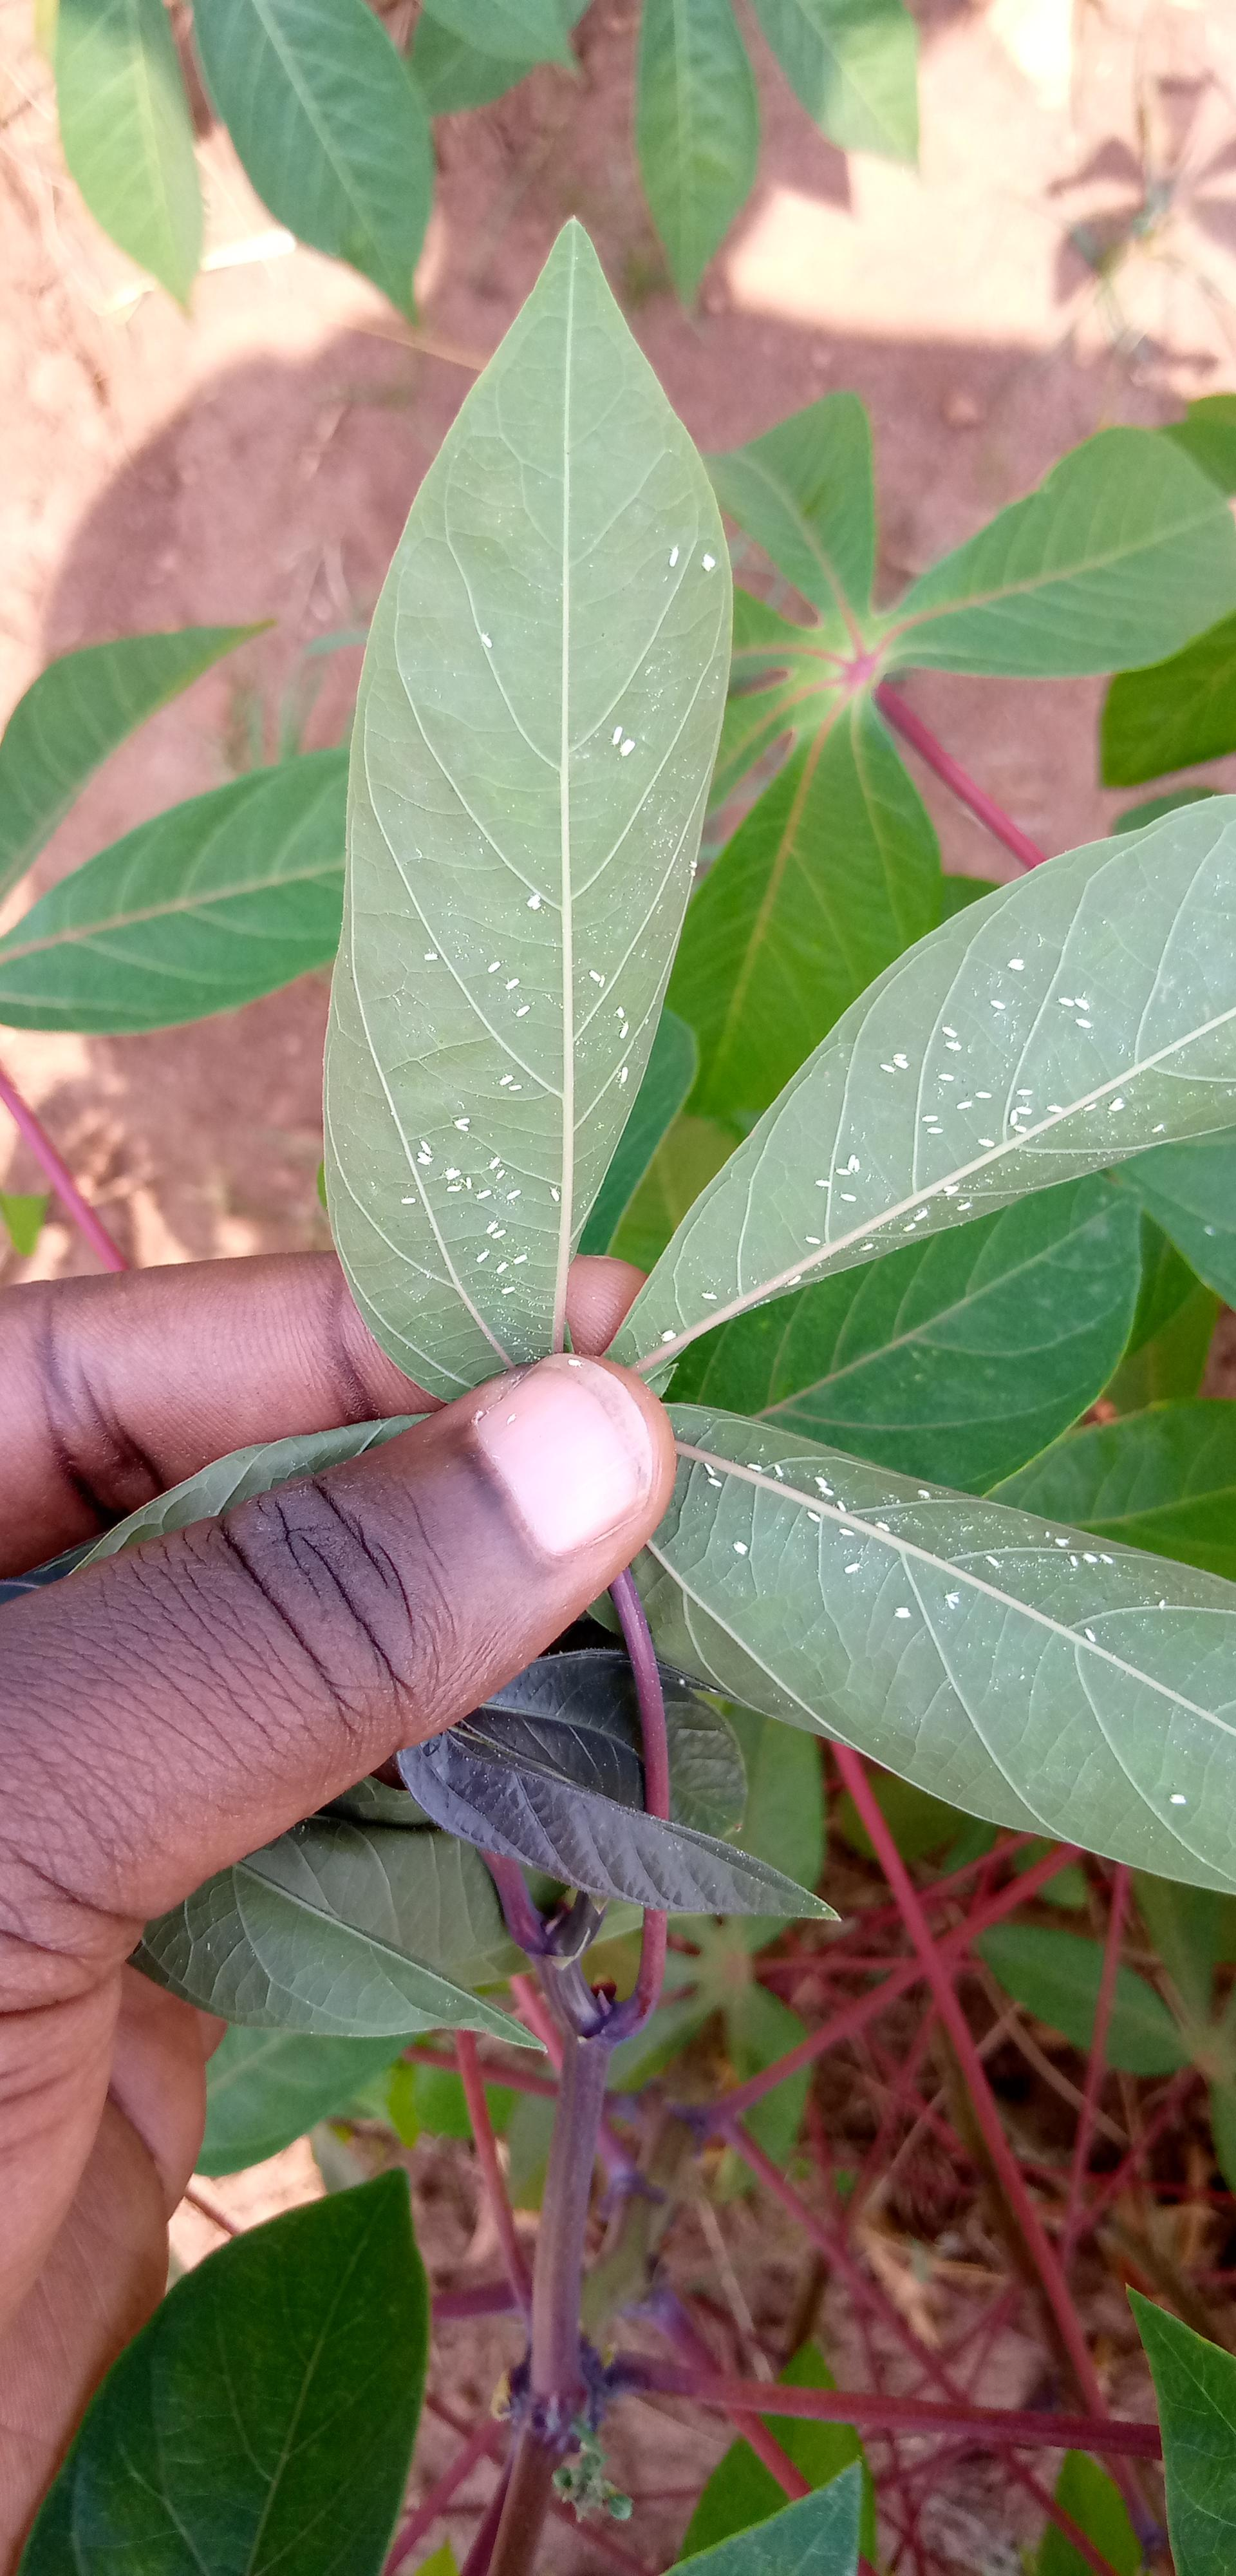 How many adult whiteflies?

108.